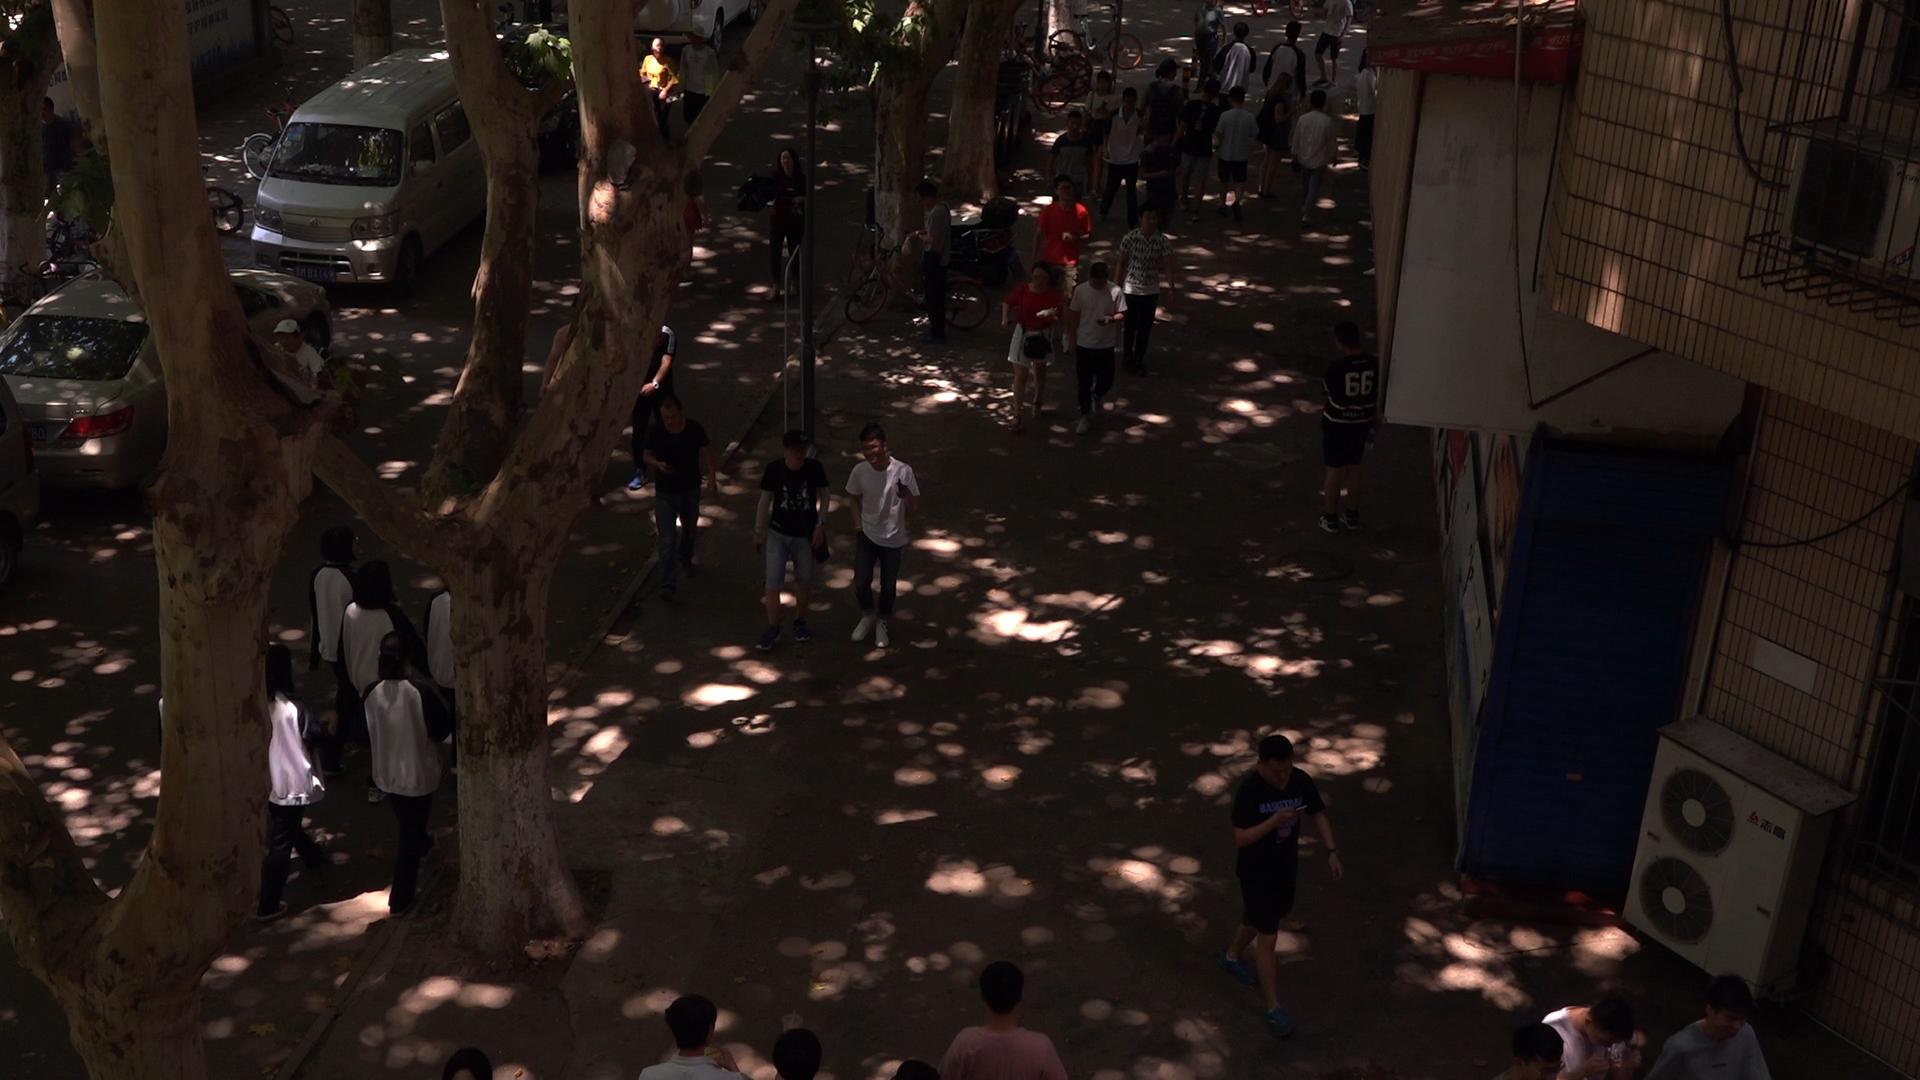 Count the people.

40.